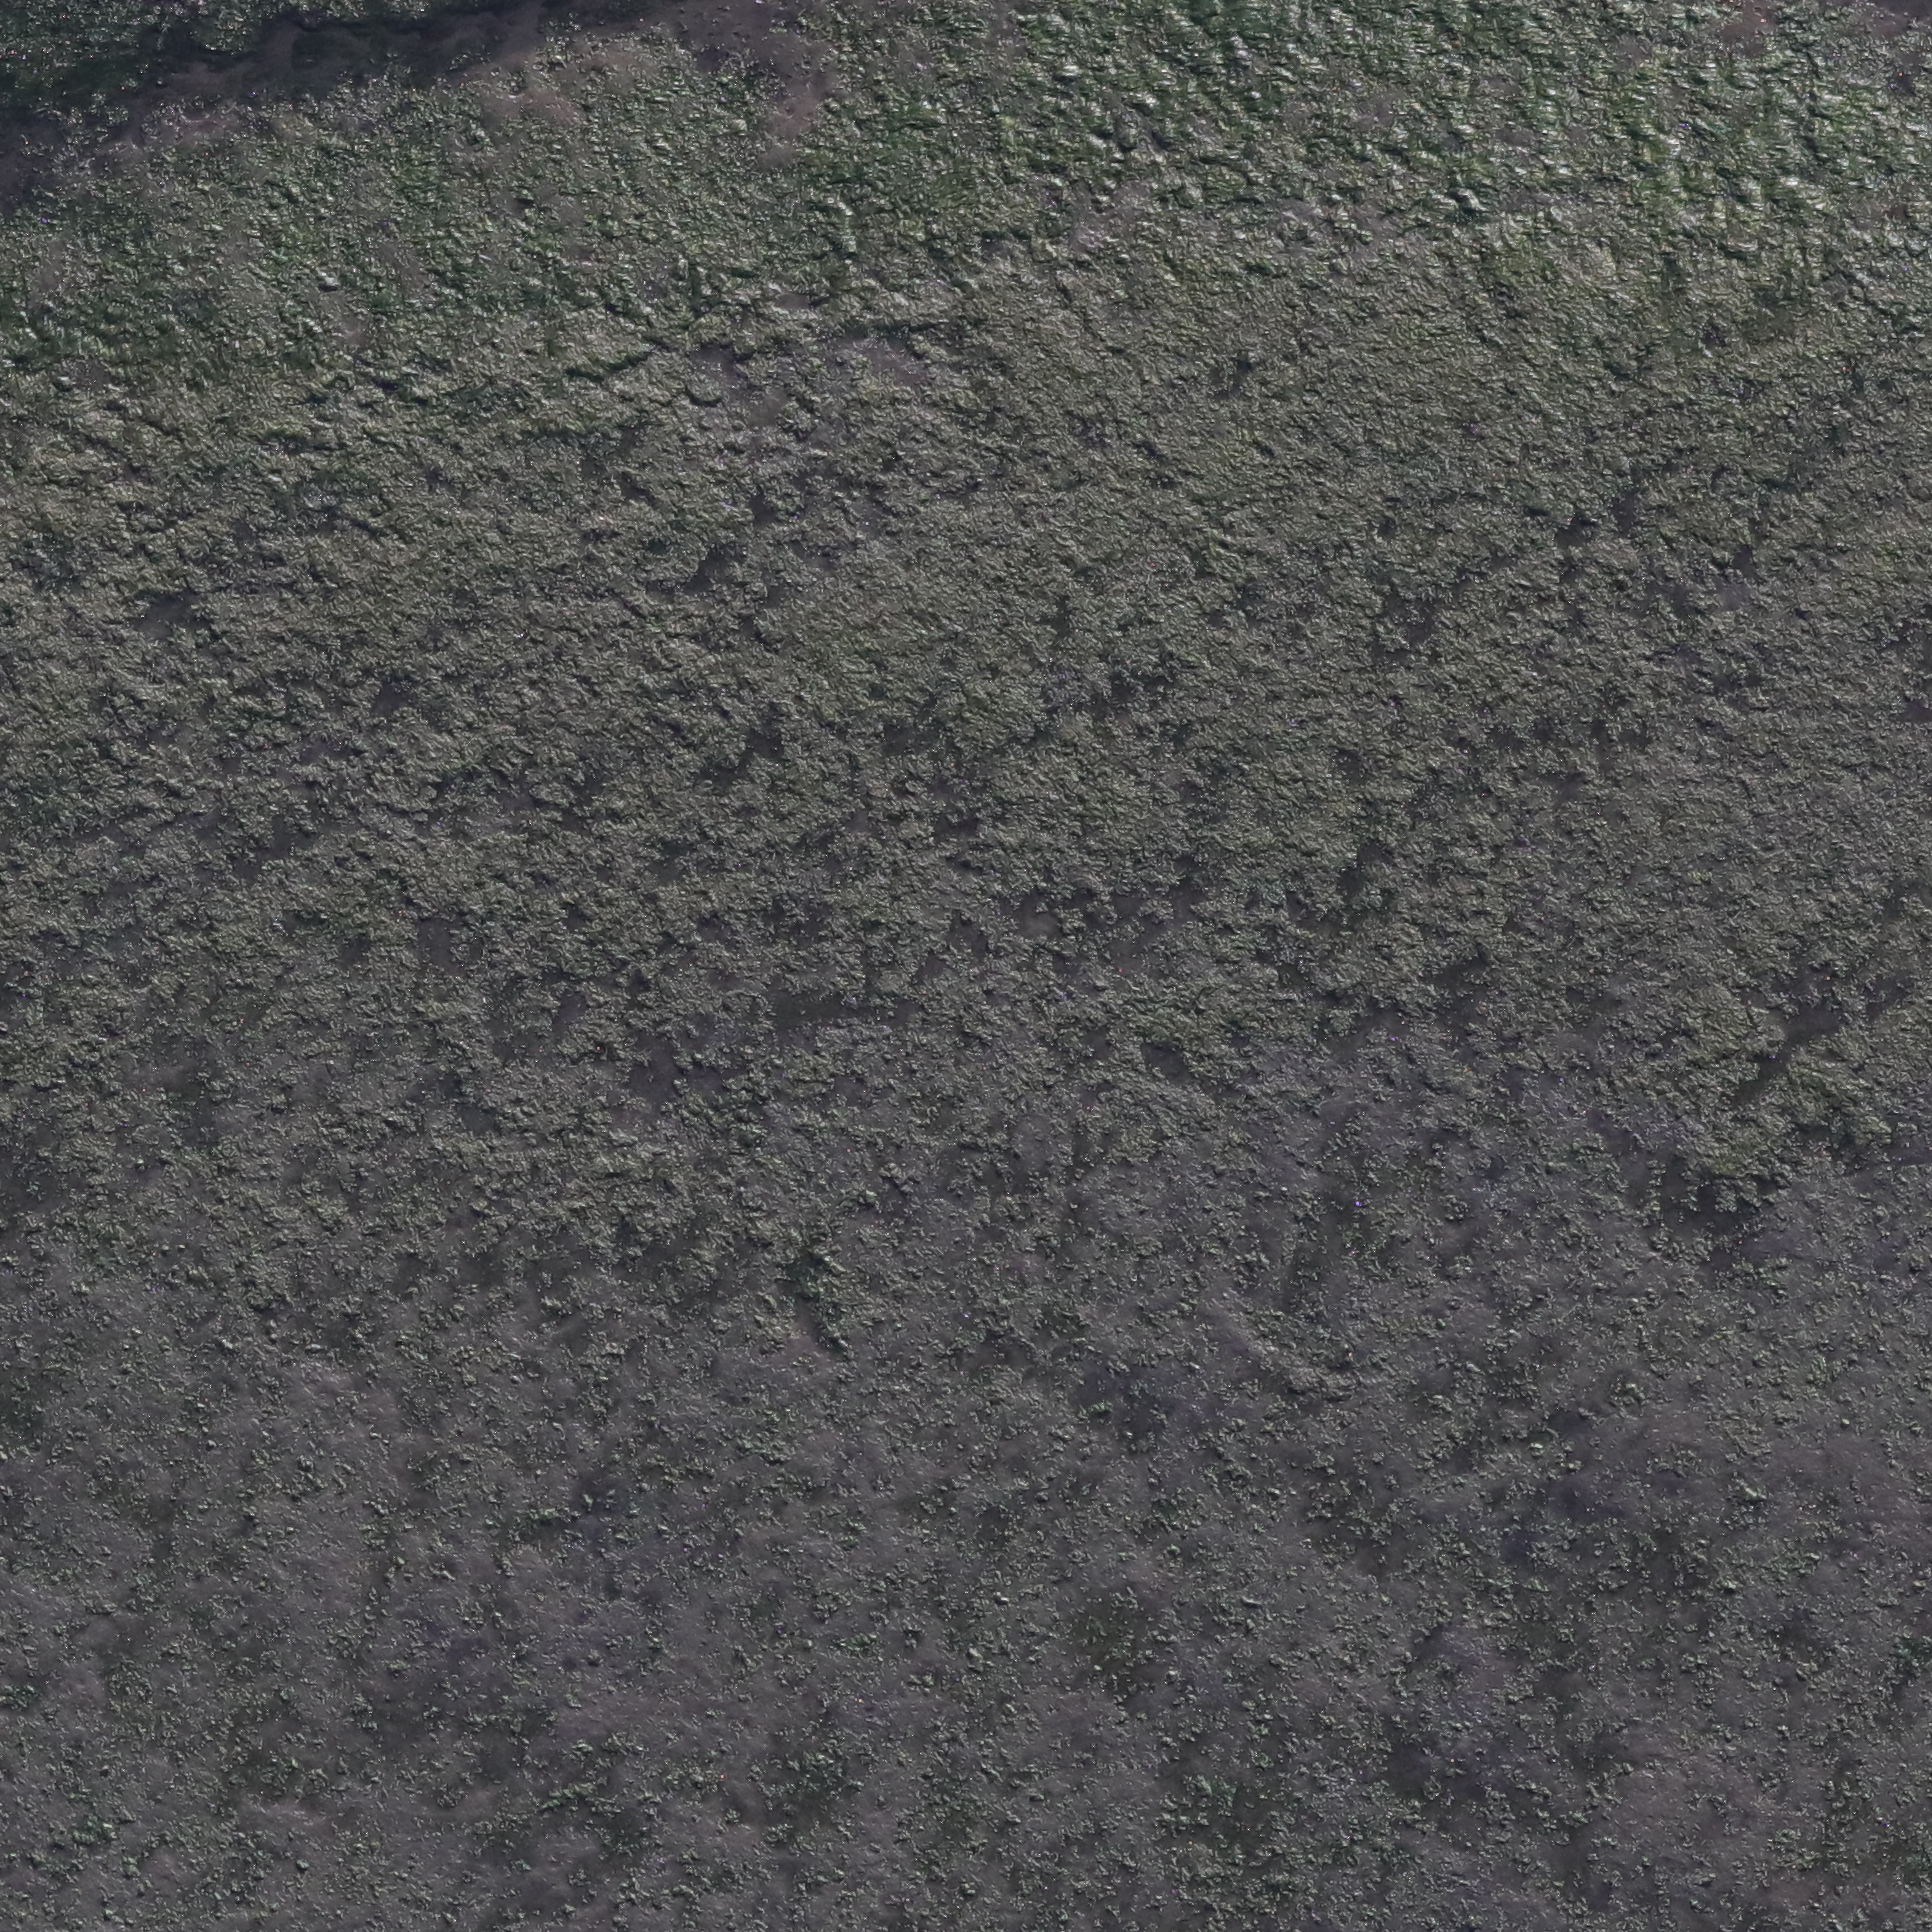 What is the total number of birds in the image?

0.